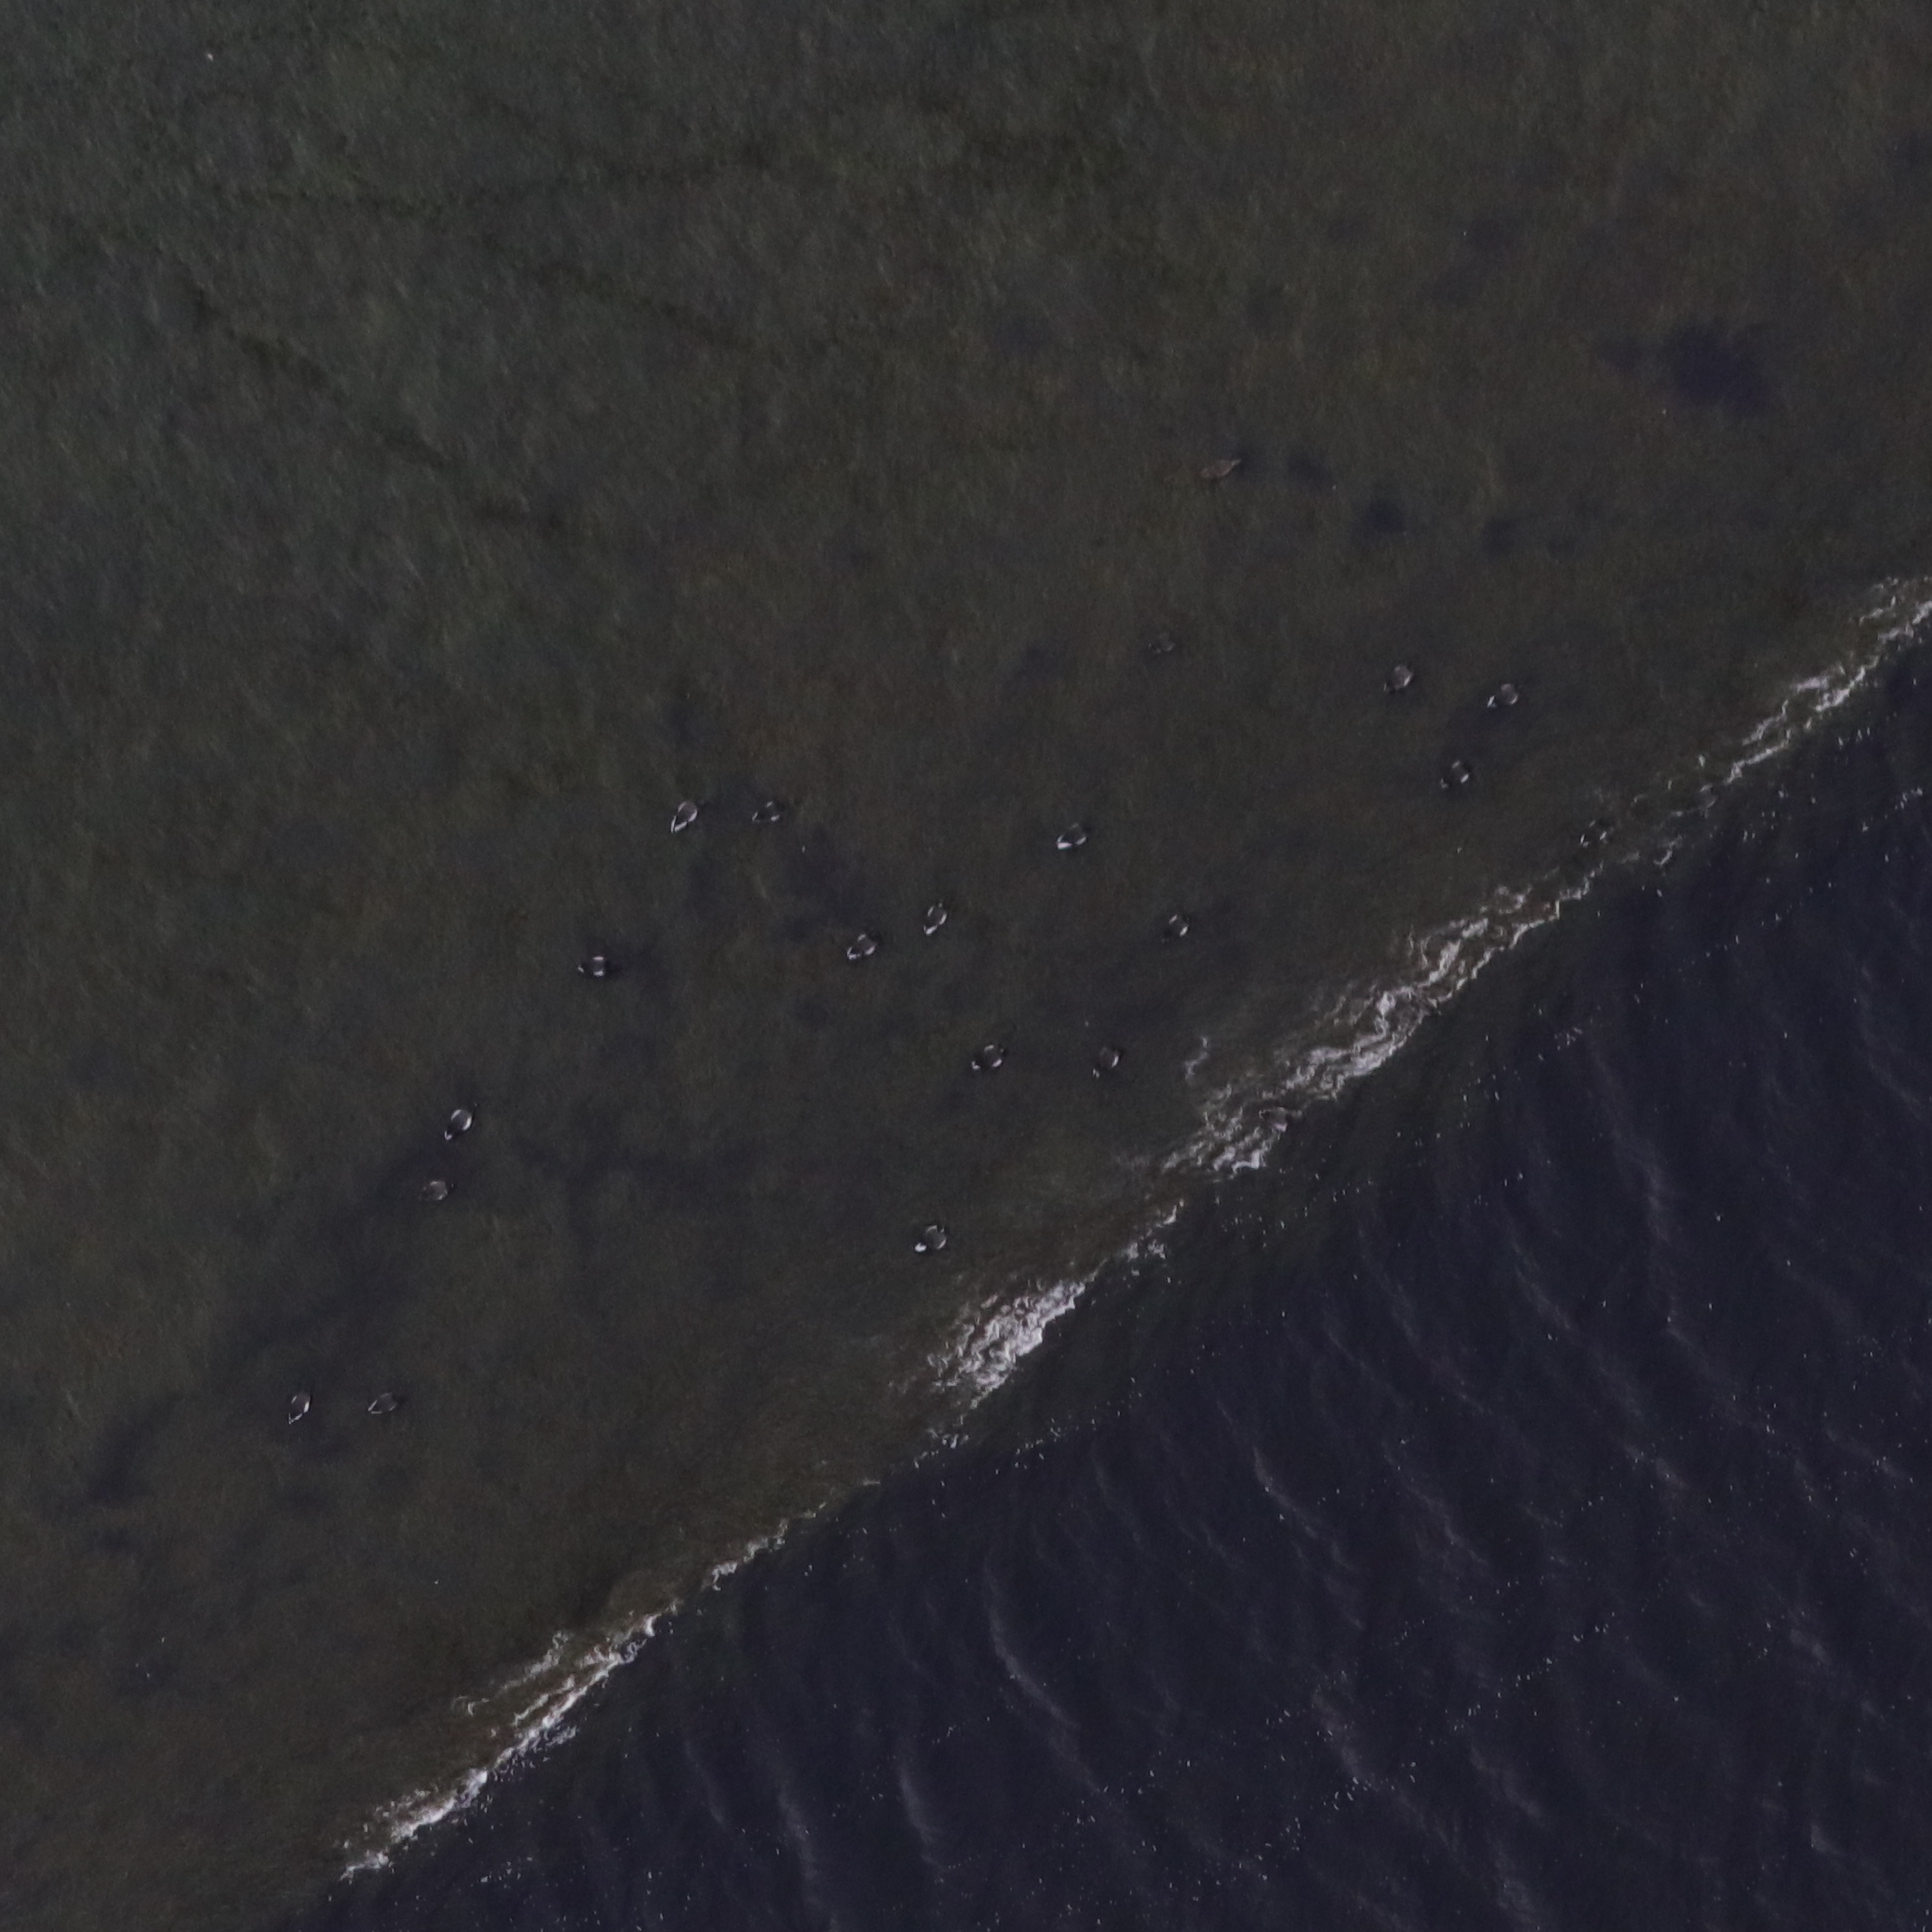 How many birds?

20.